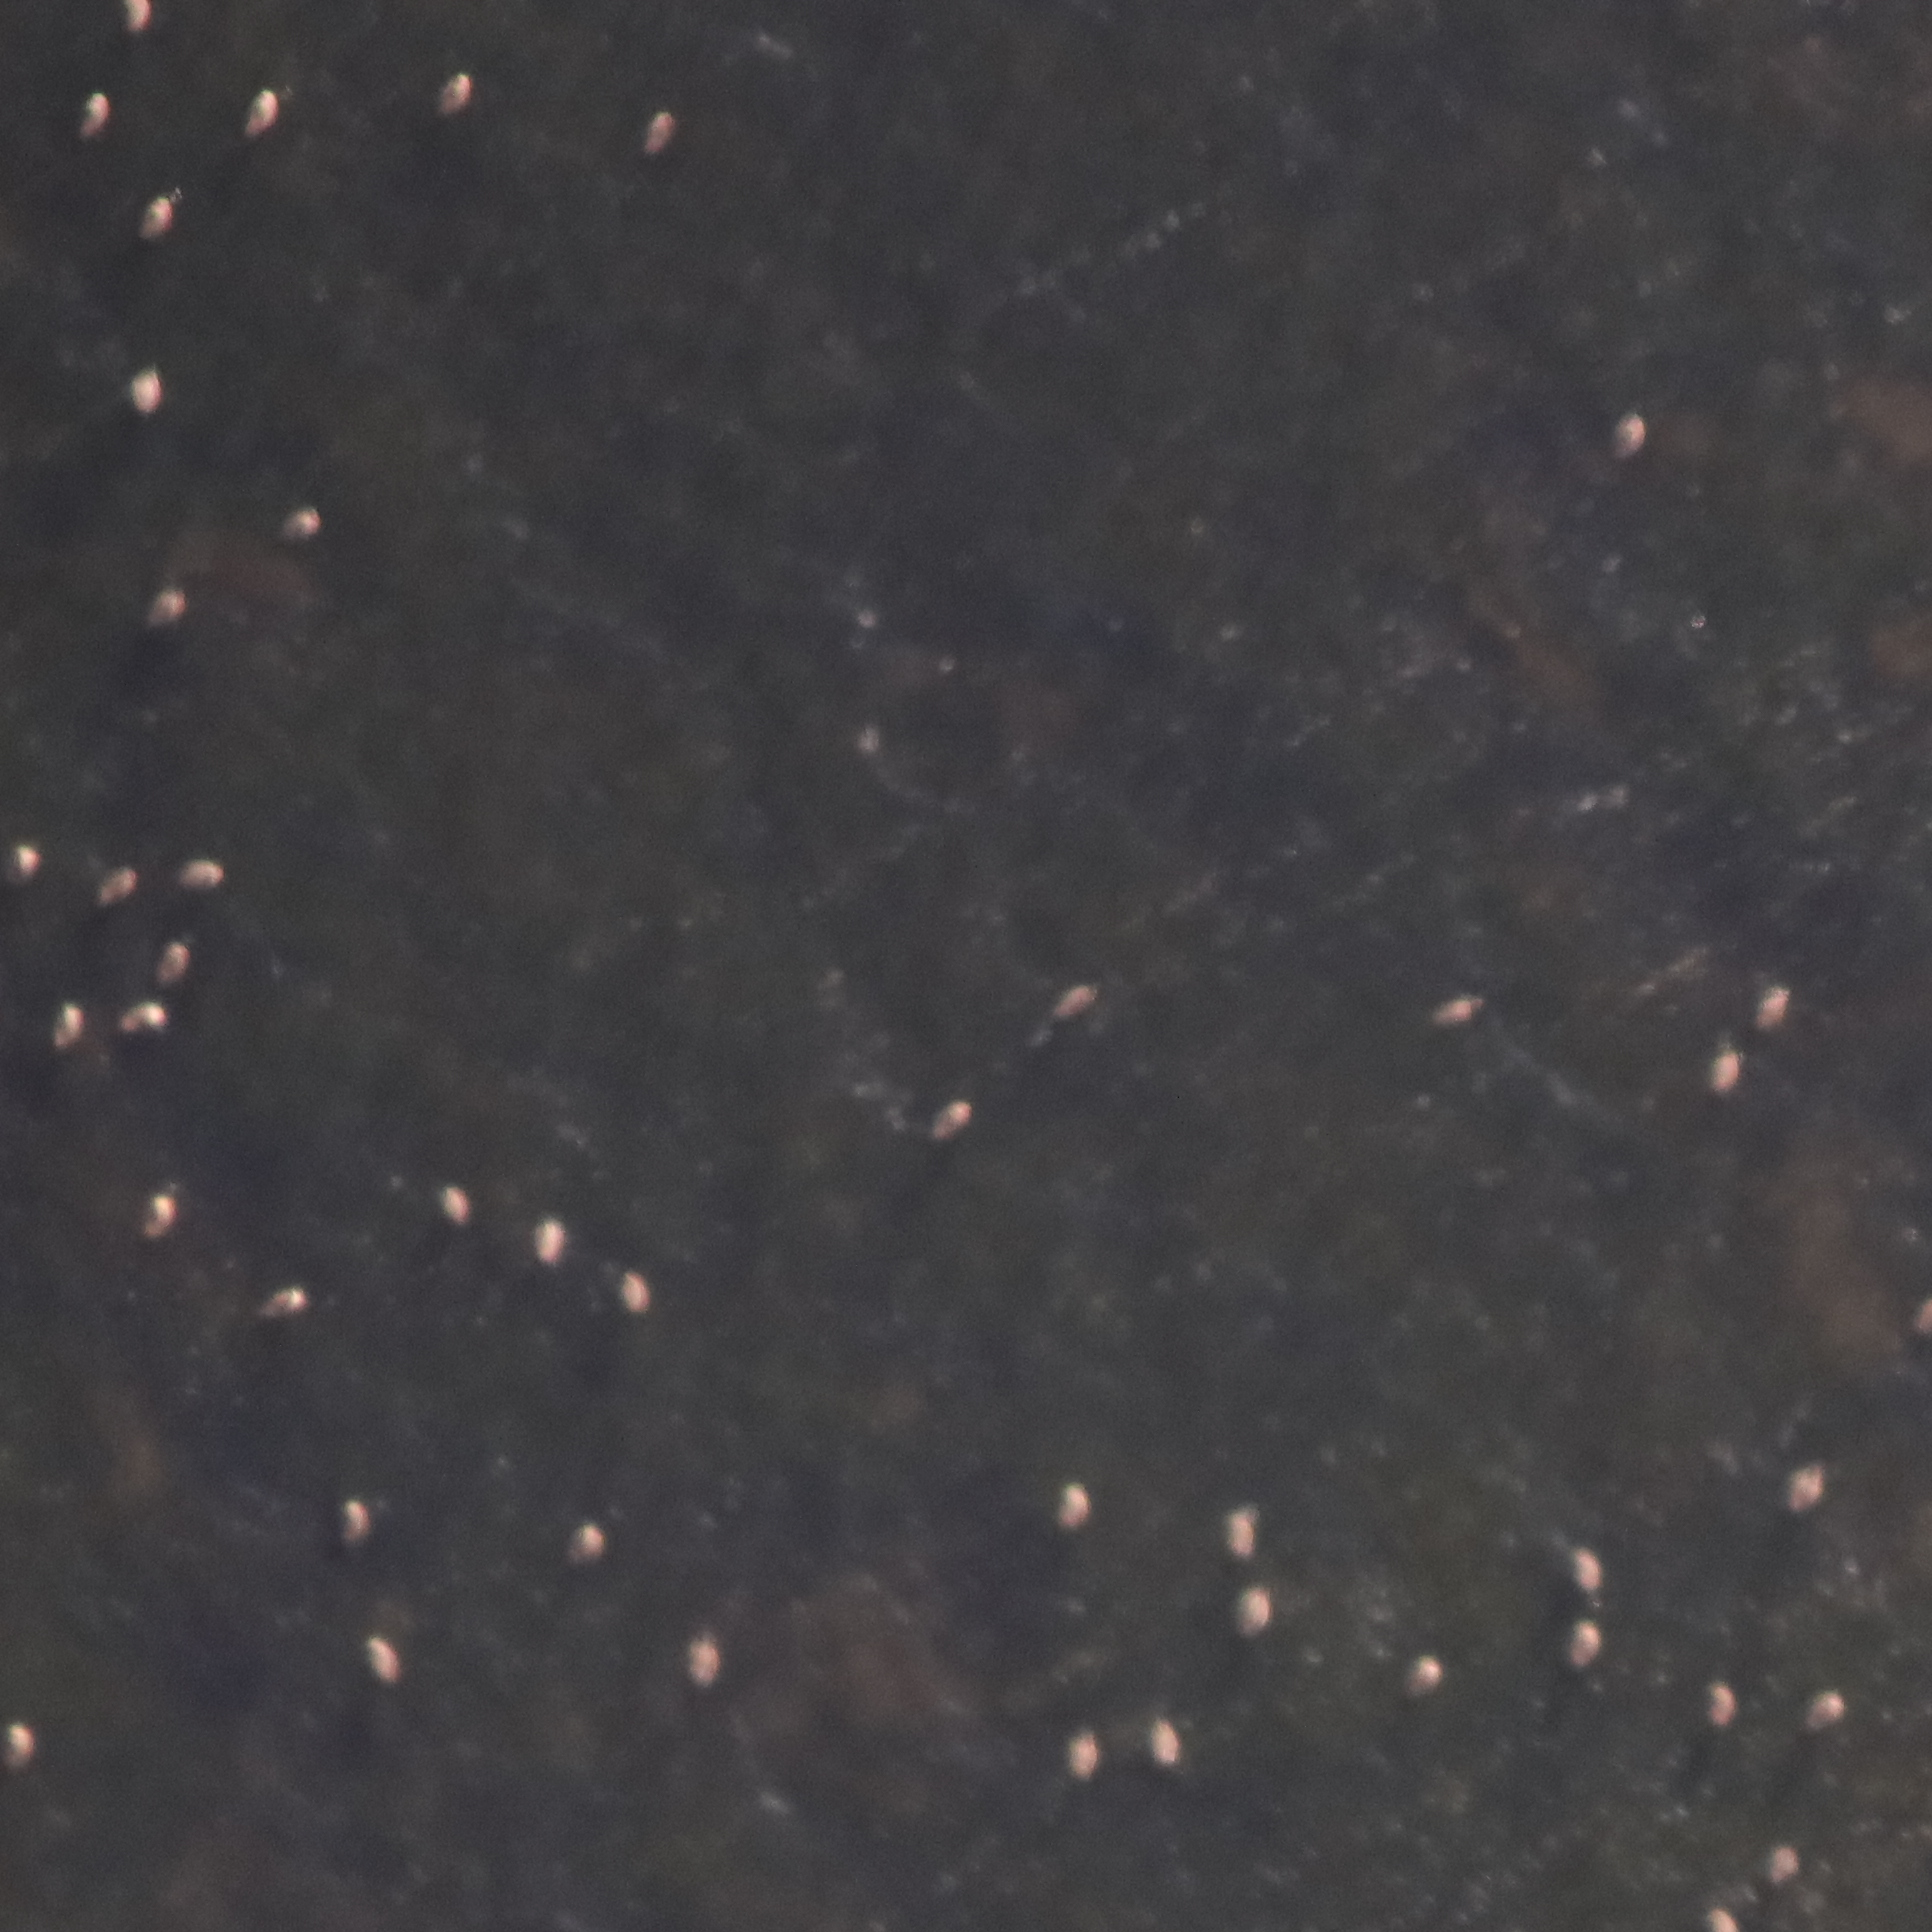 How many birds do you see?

44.